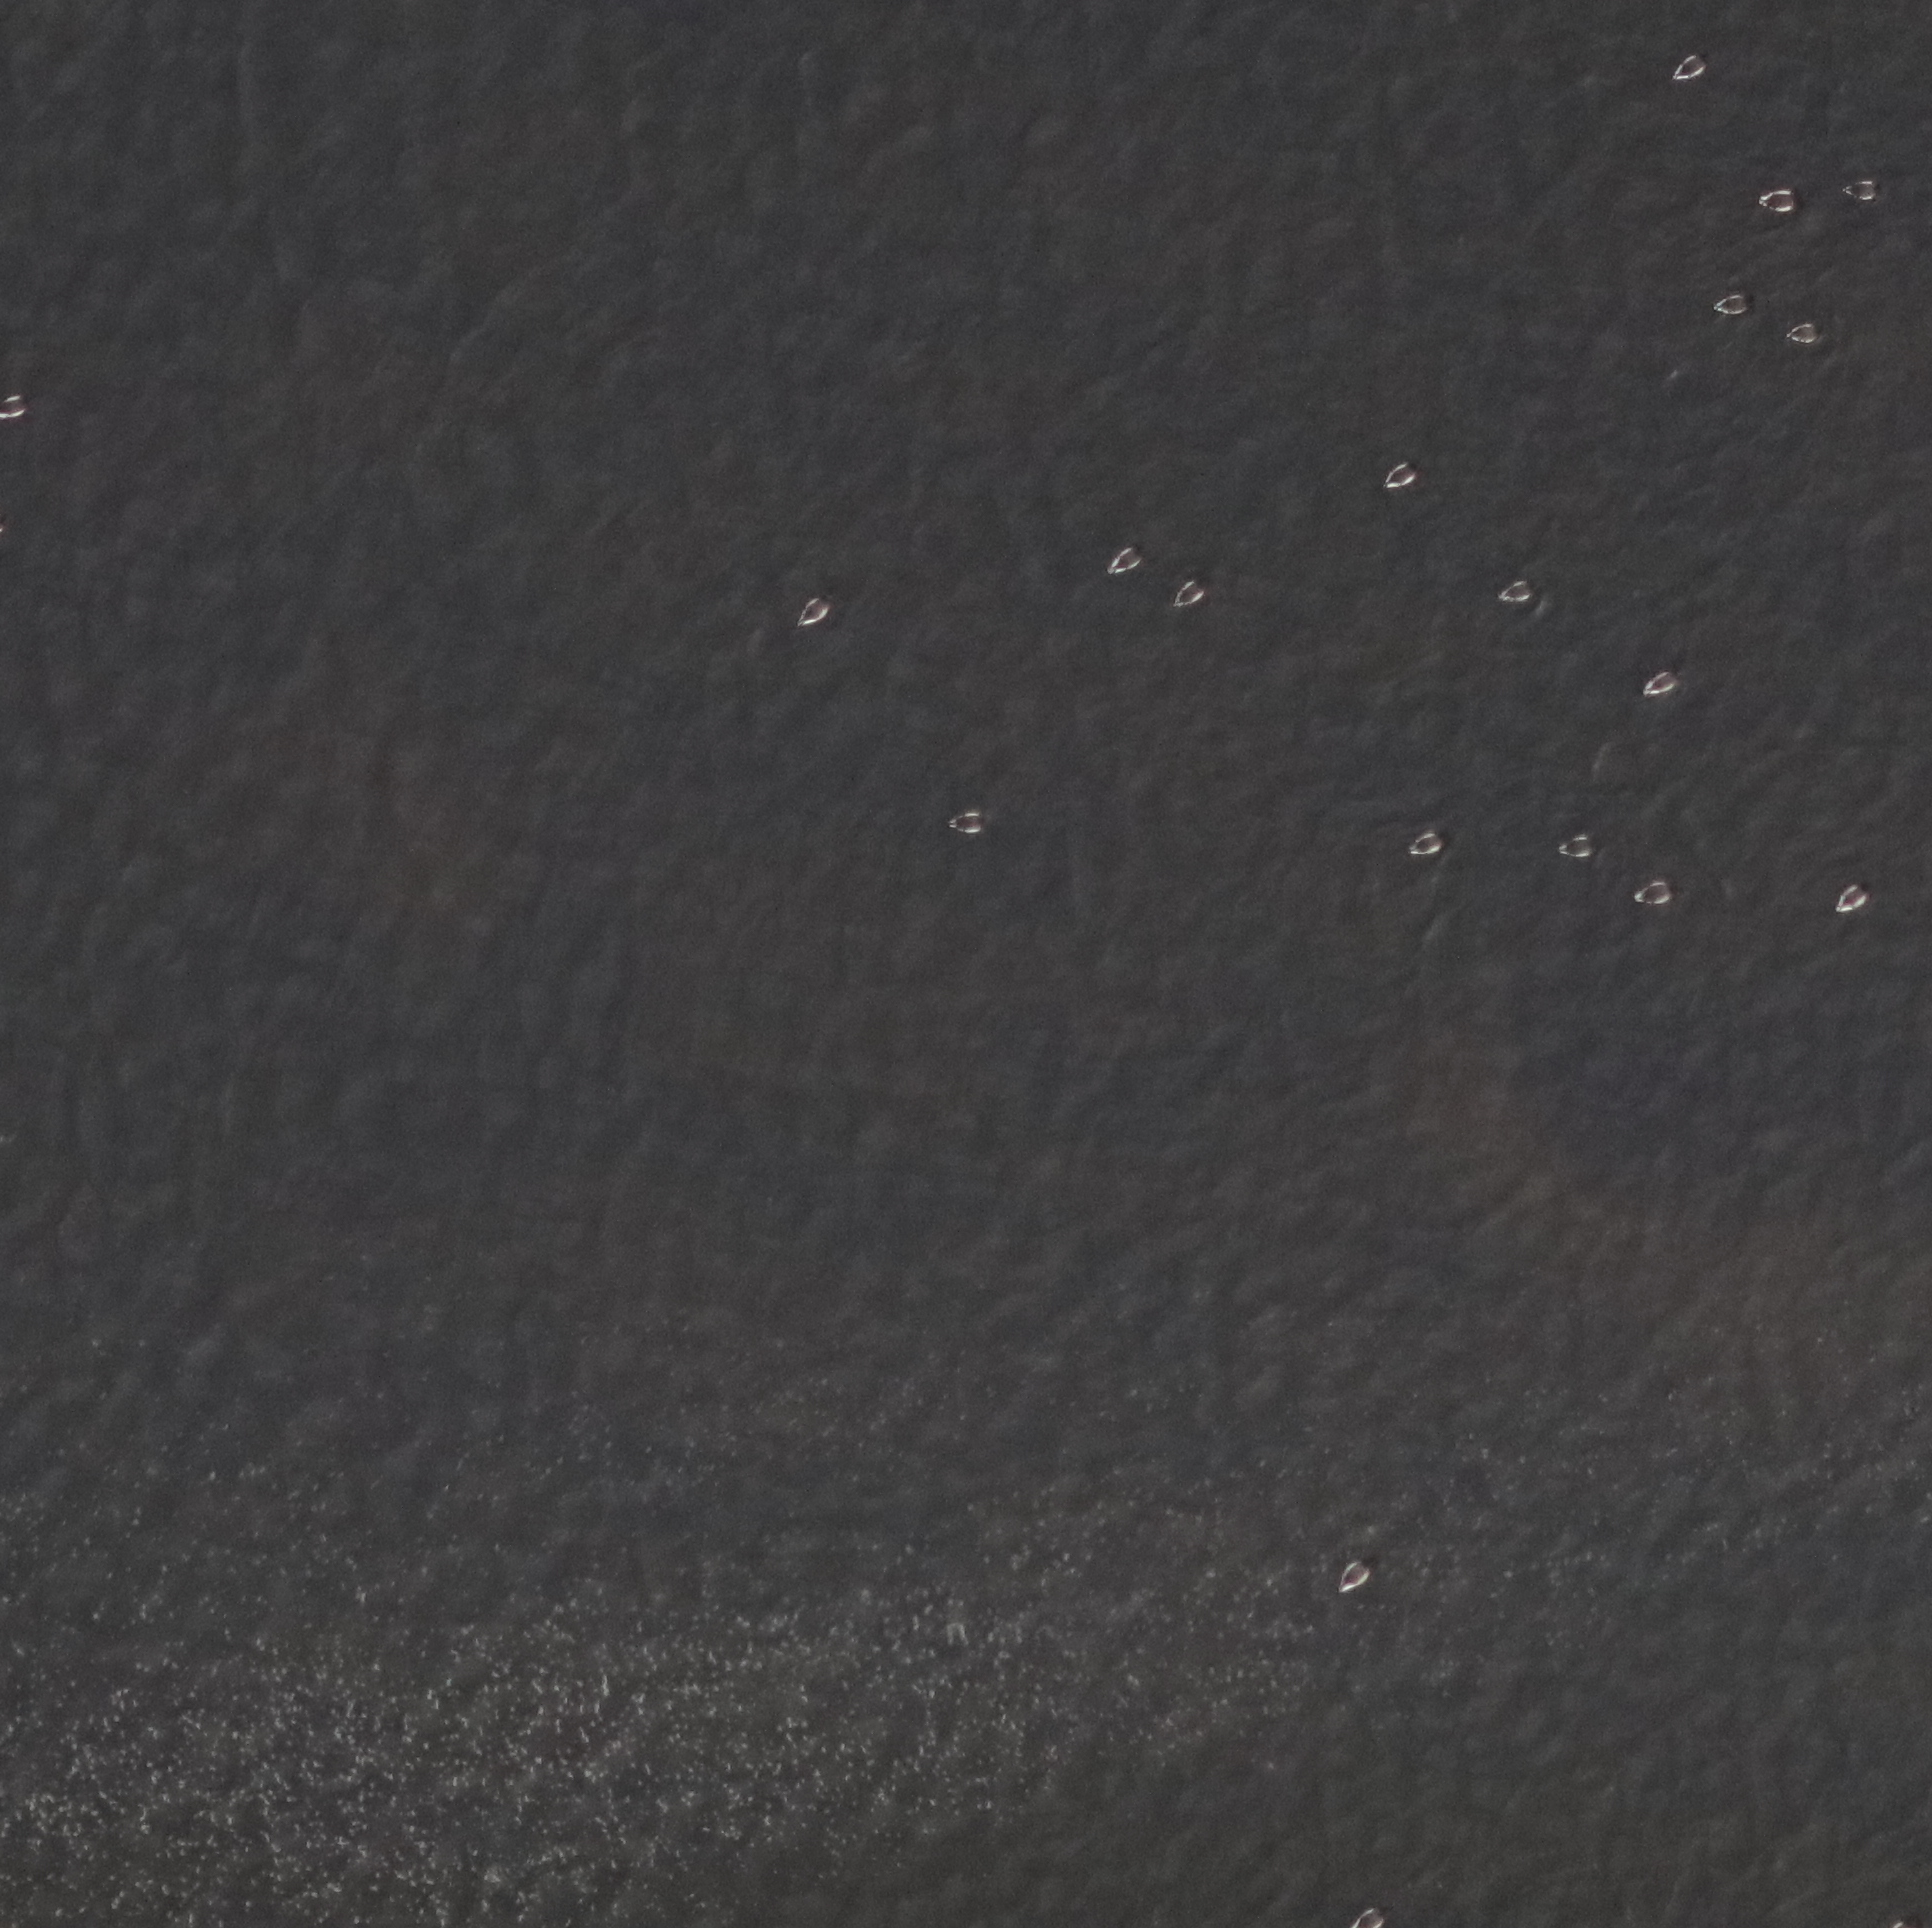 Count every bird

19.